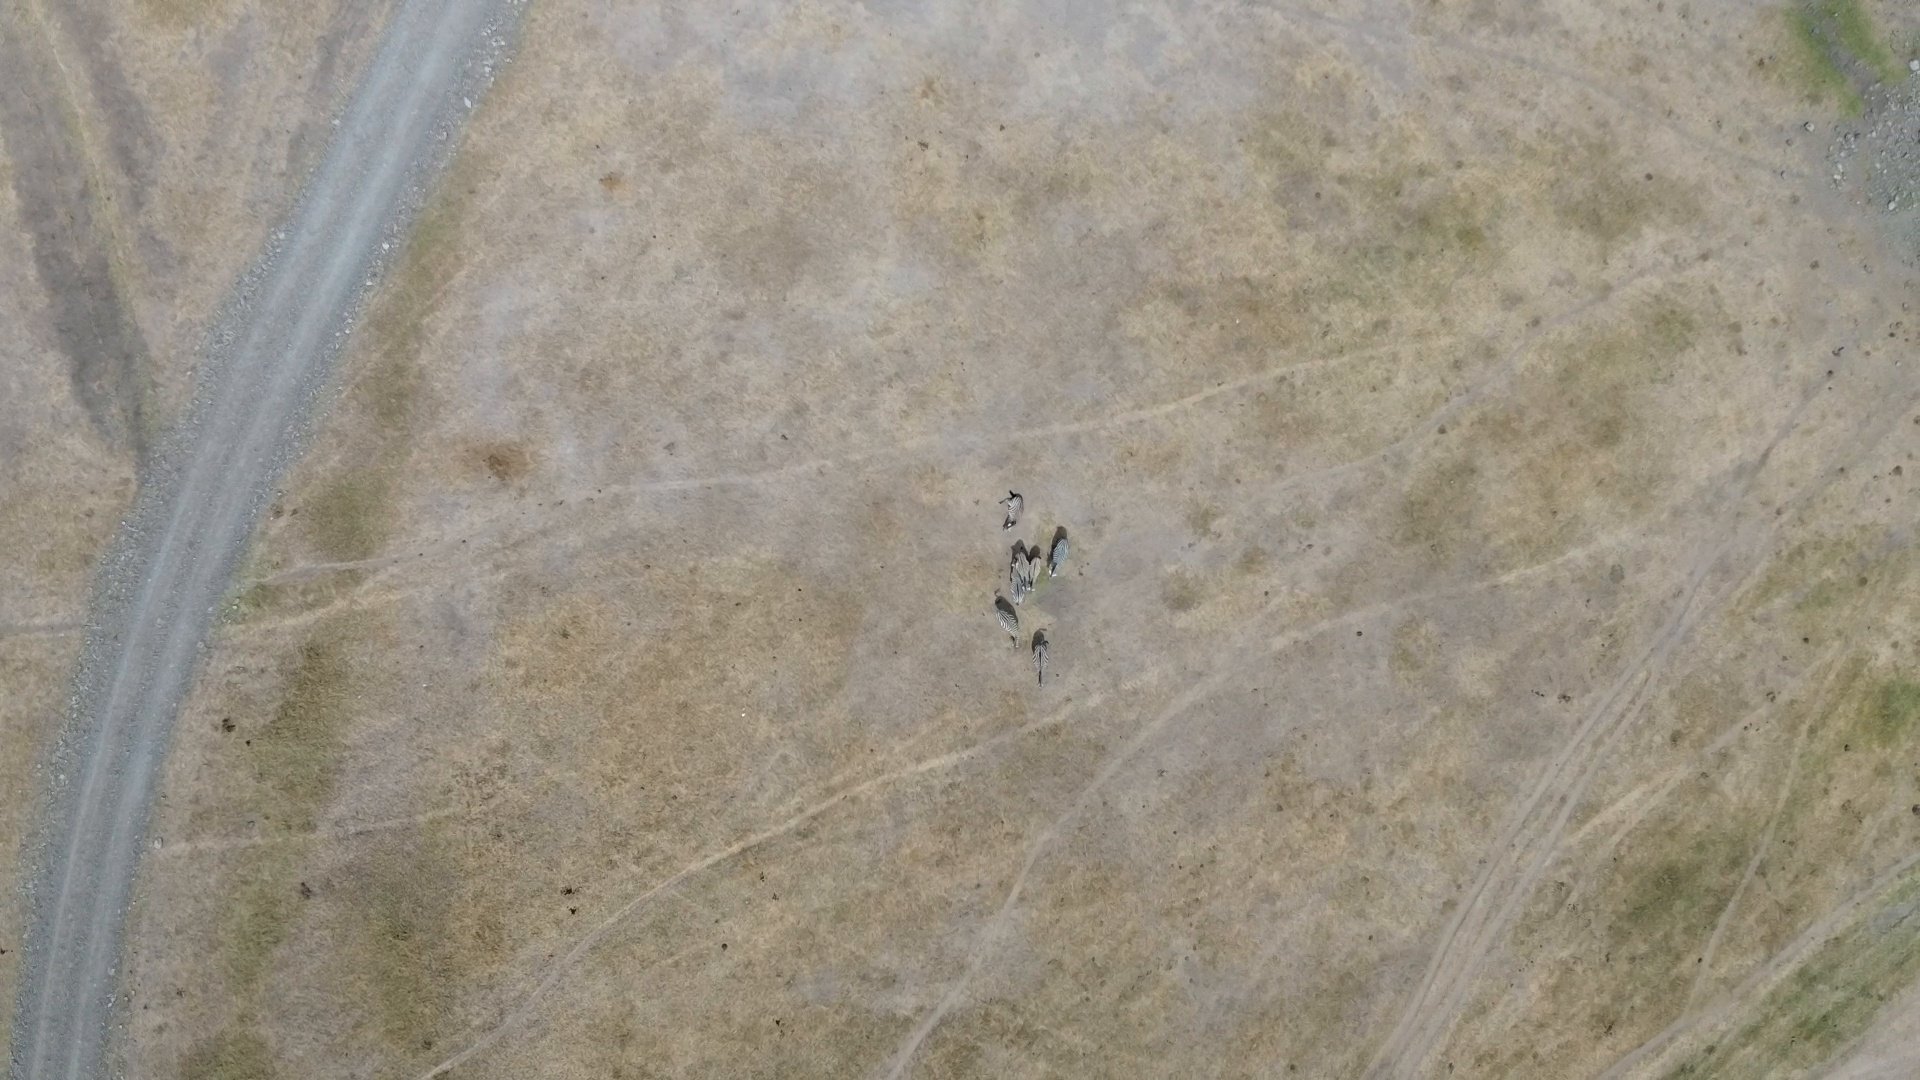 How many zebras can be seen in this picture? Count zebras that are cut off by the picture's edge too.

8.